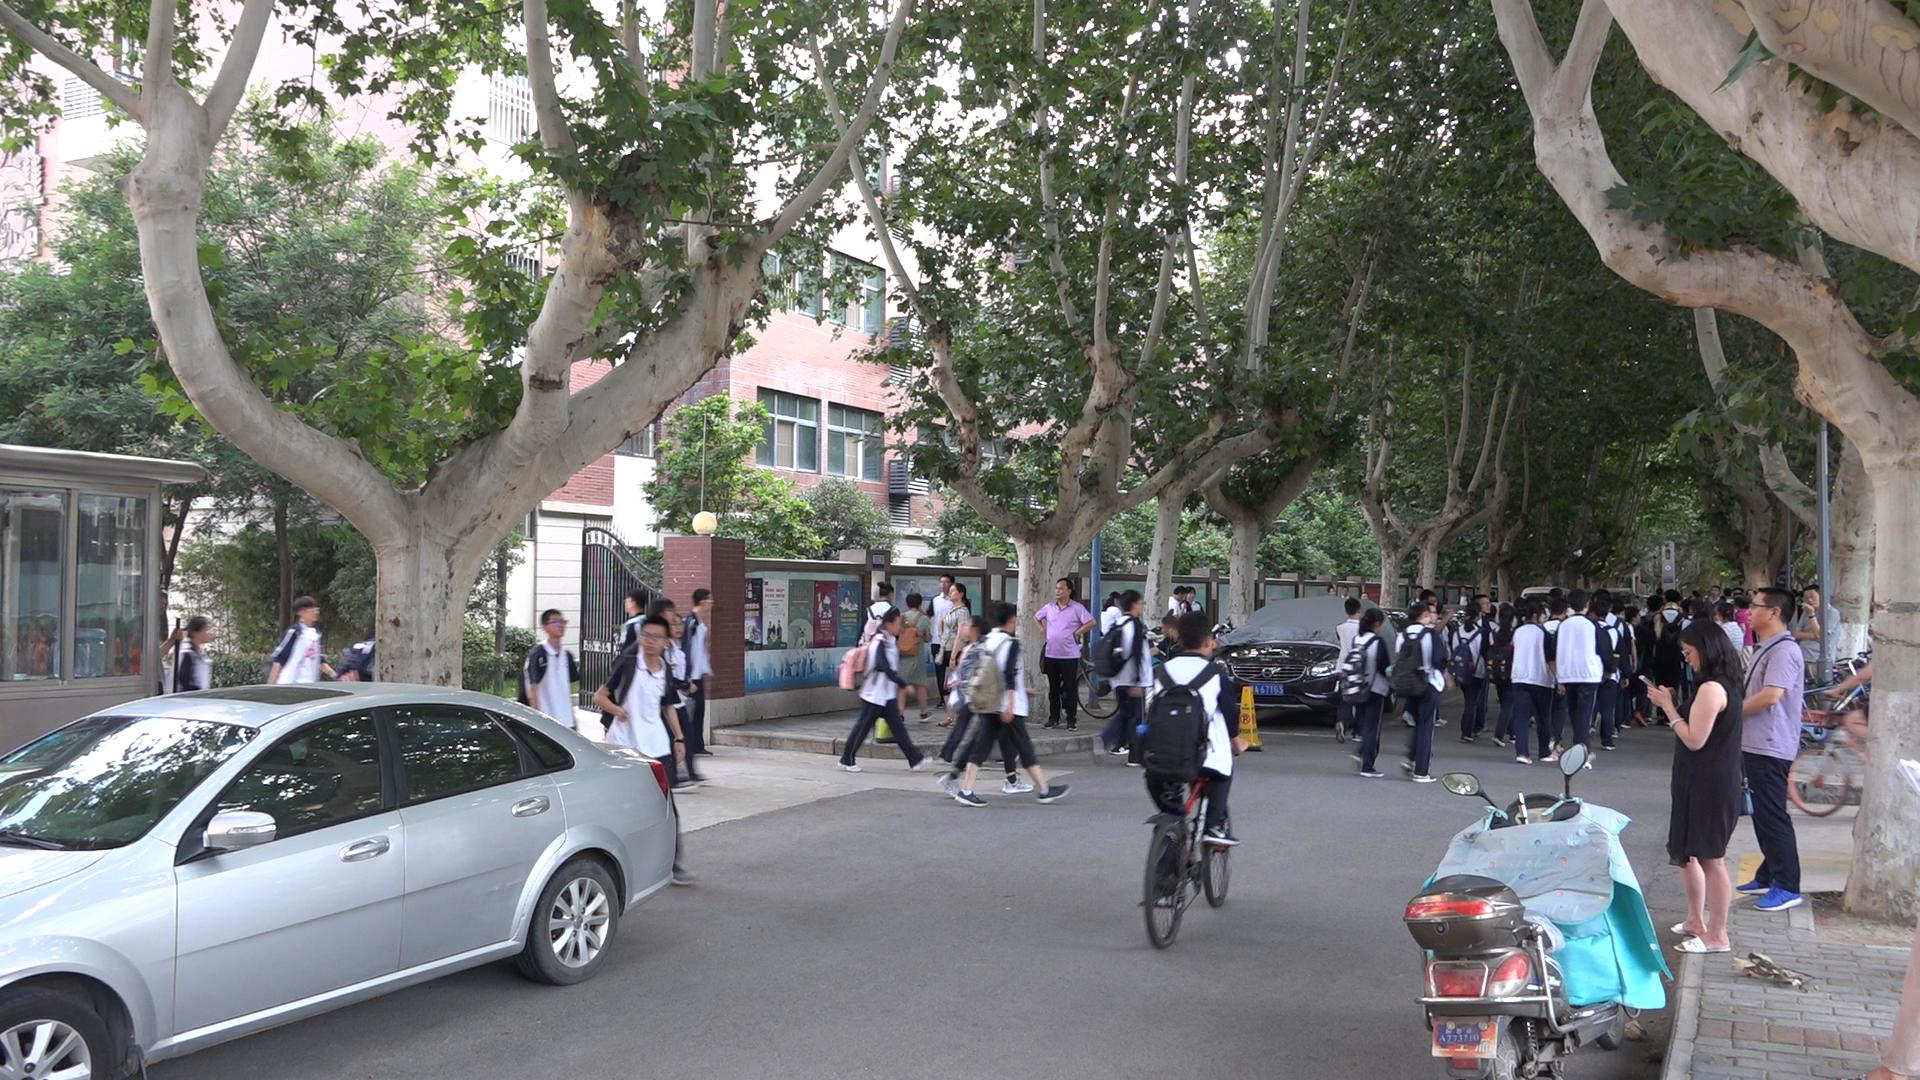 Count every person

69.